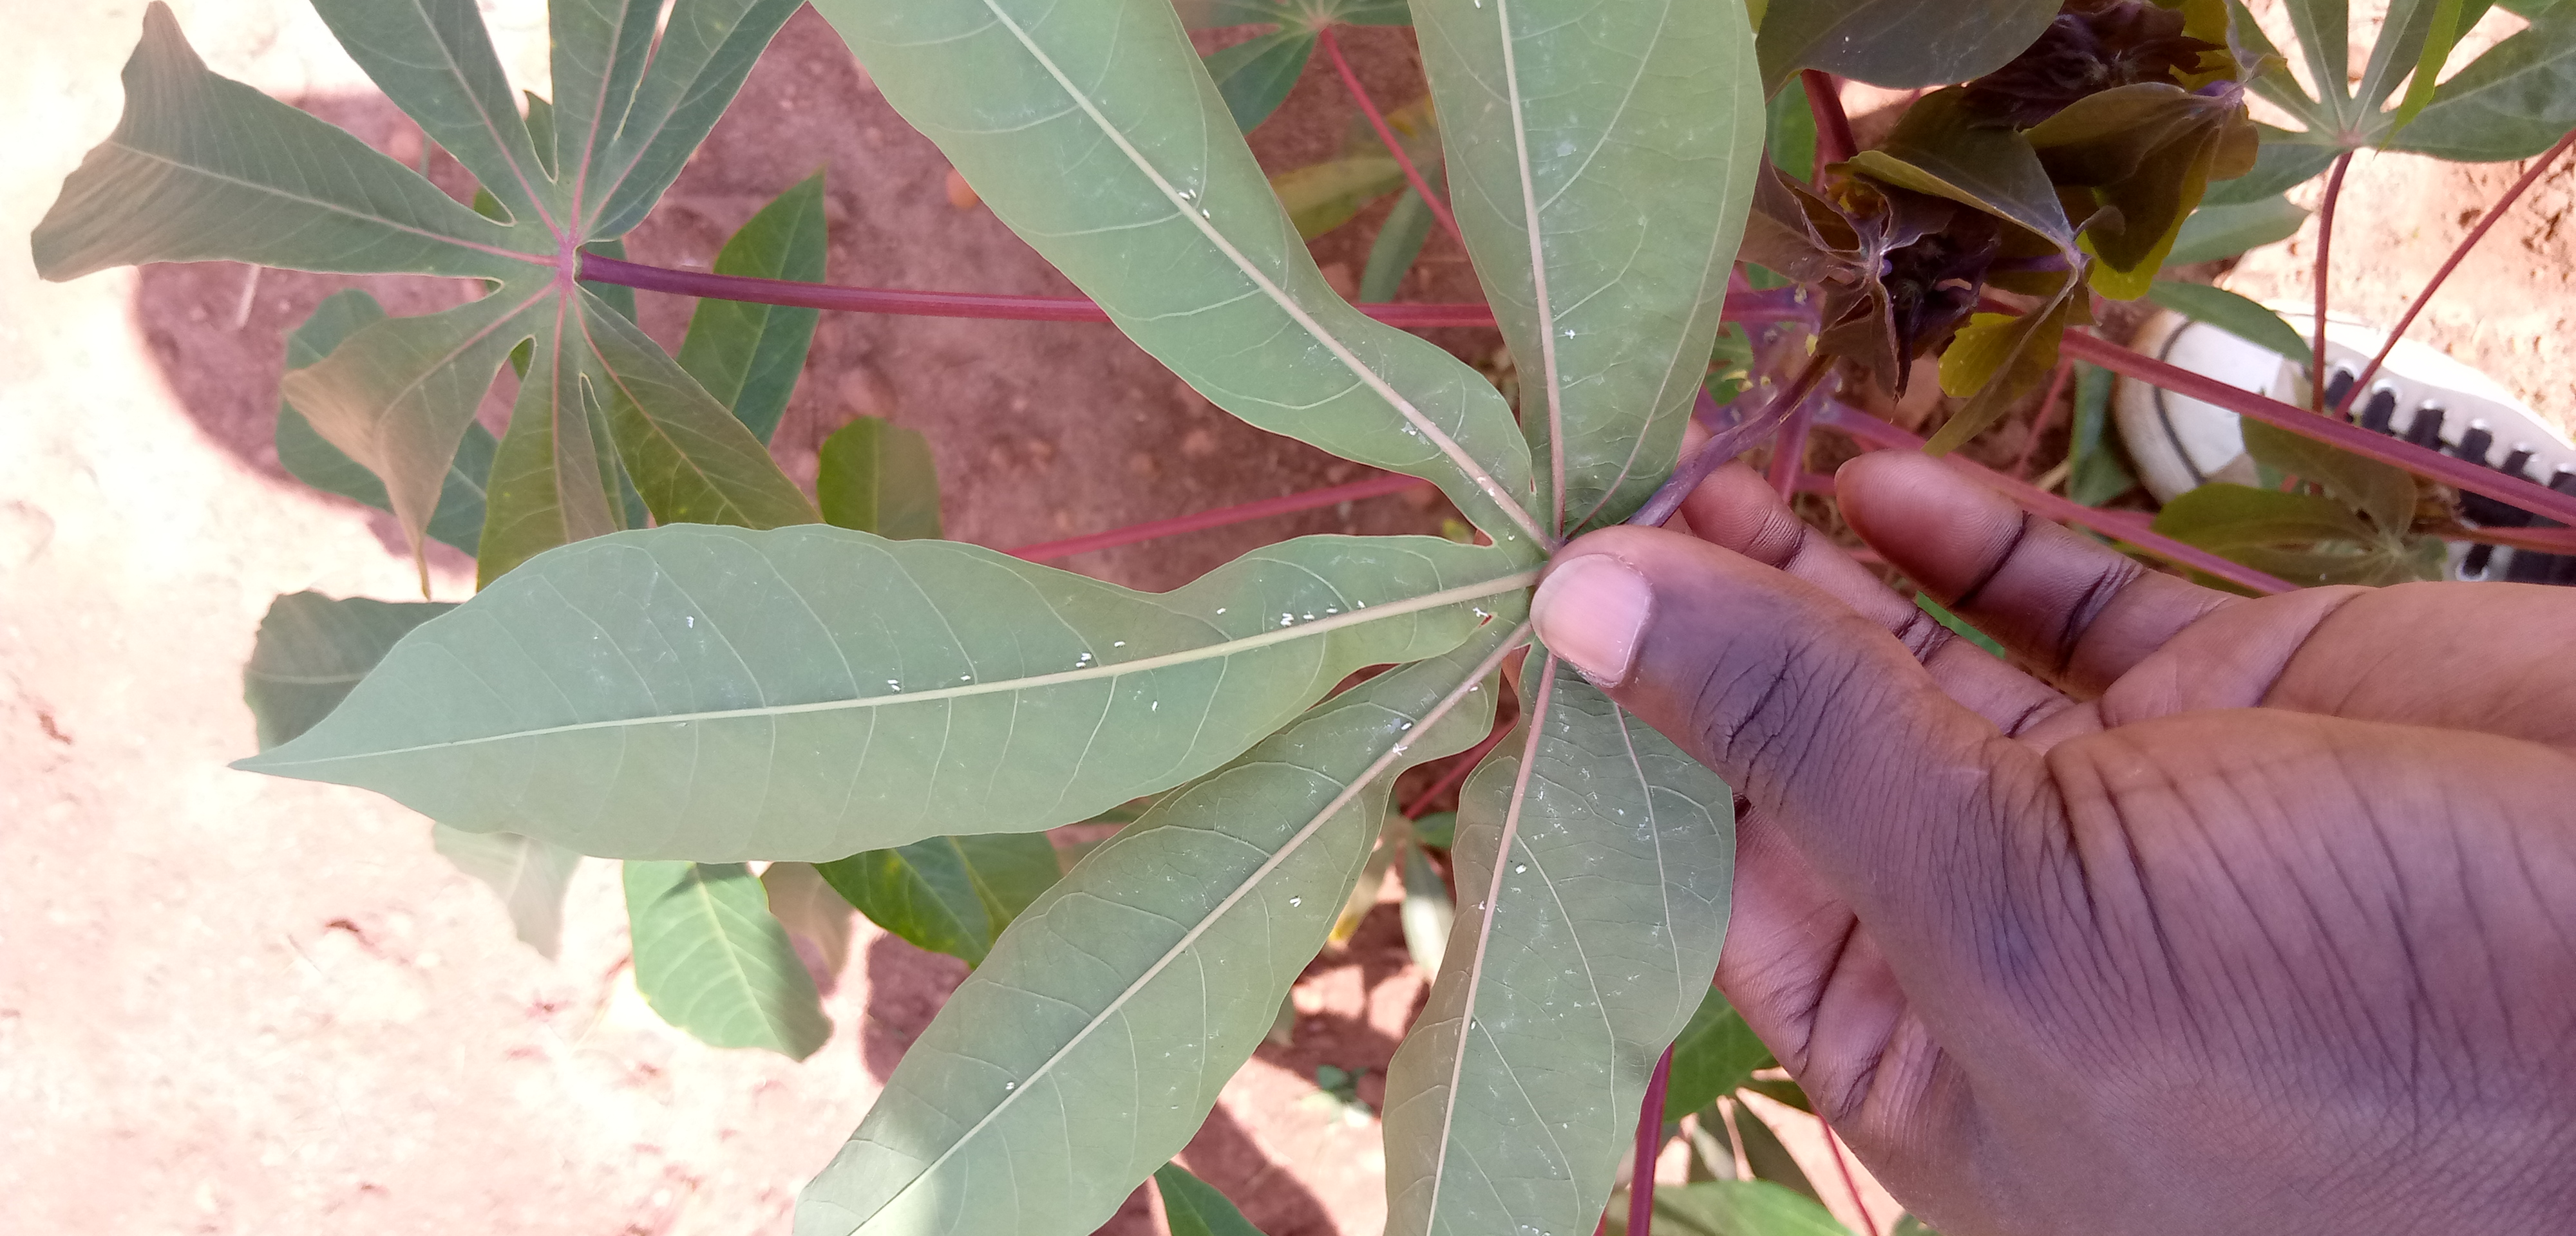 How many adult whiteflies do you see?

32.